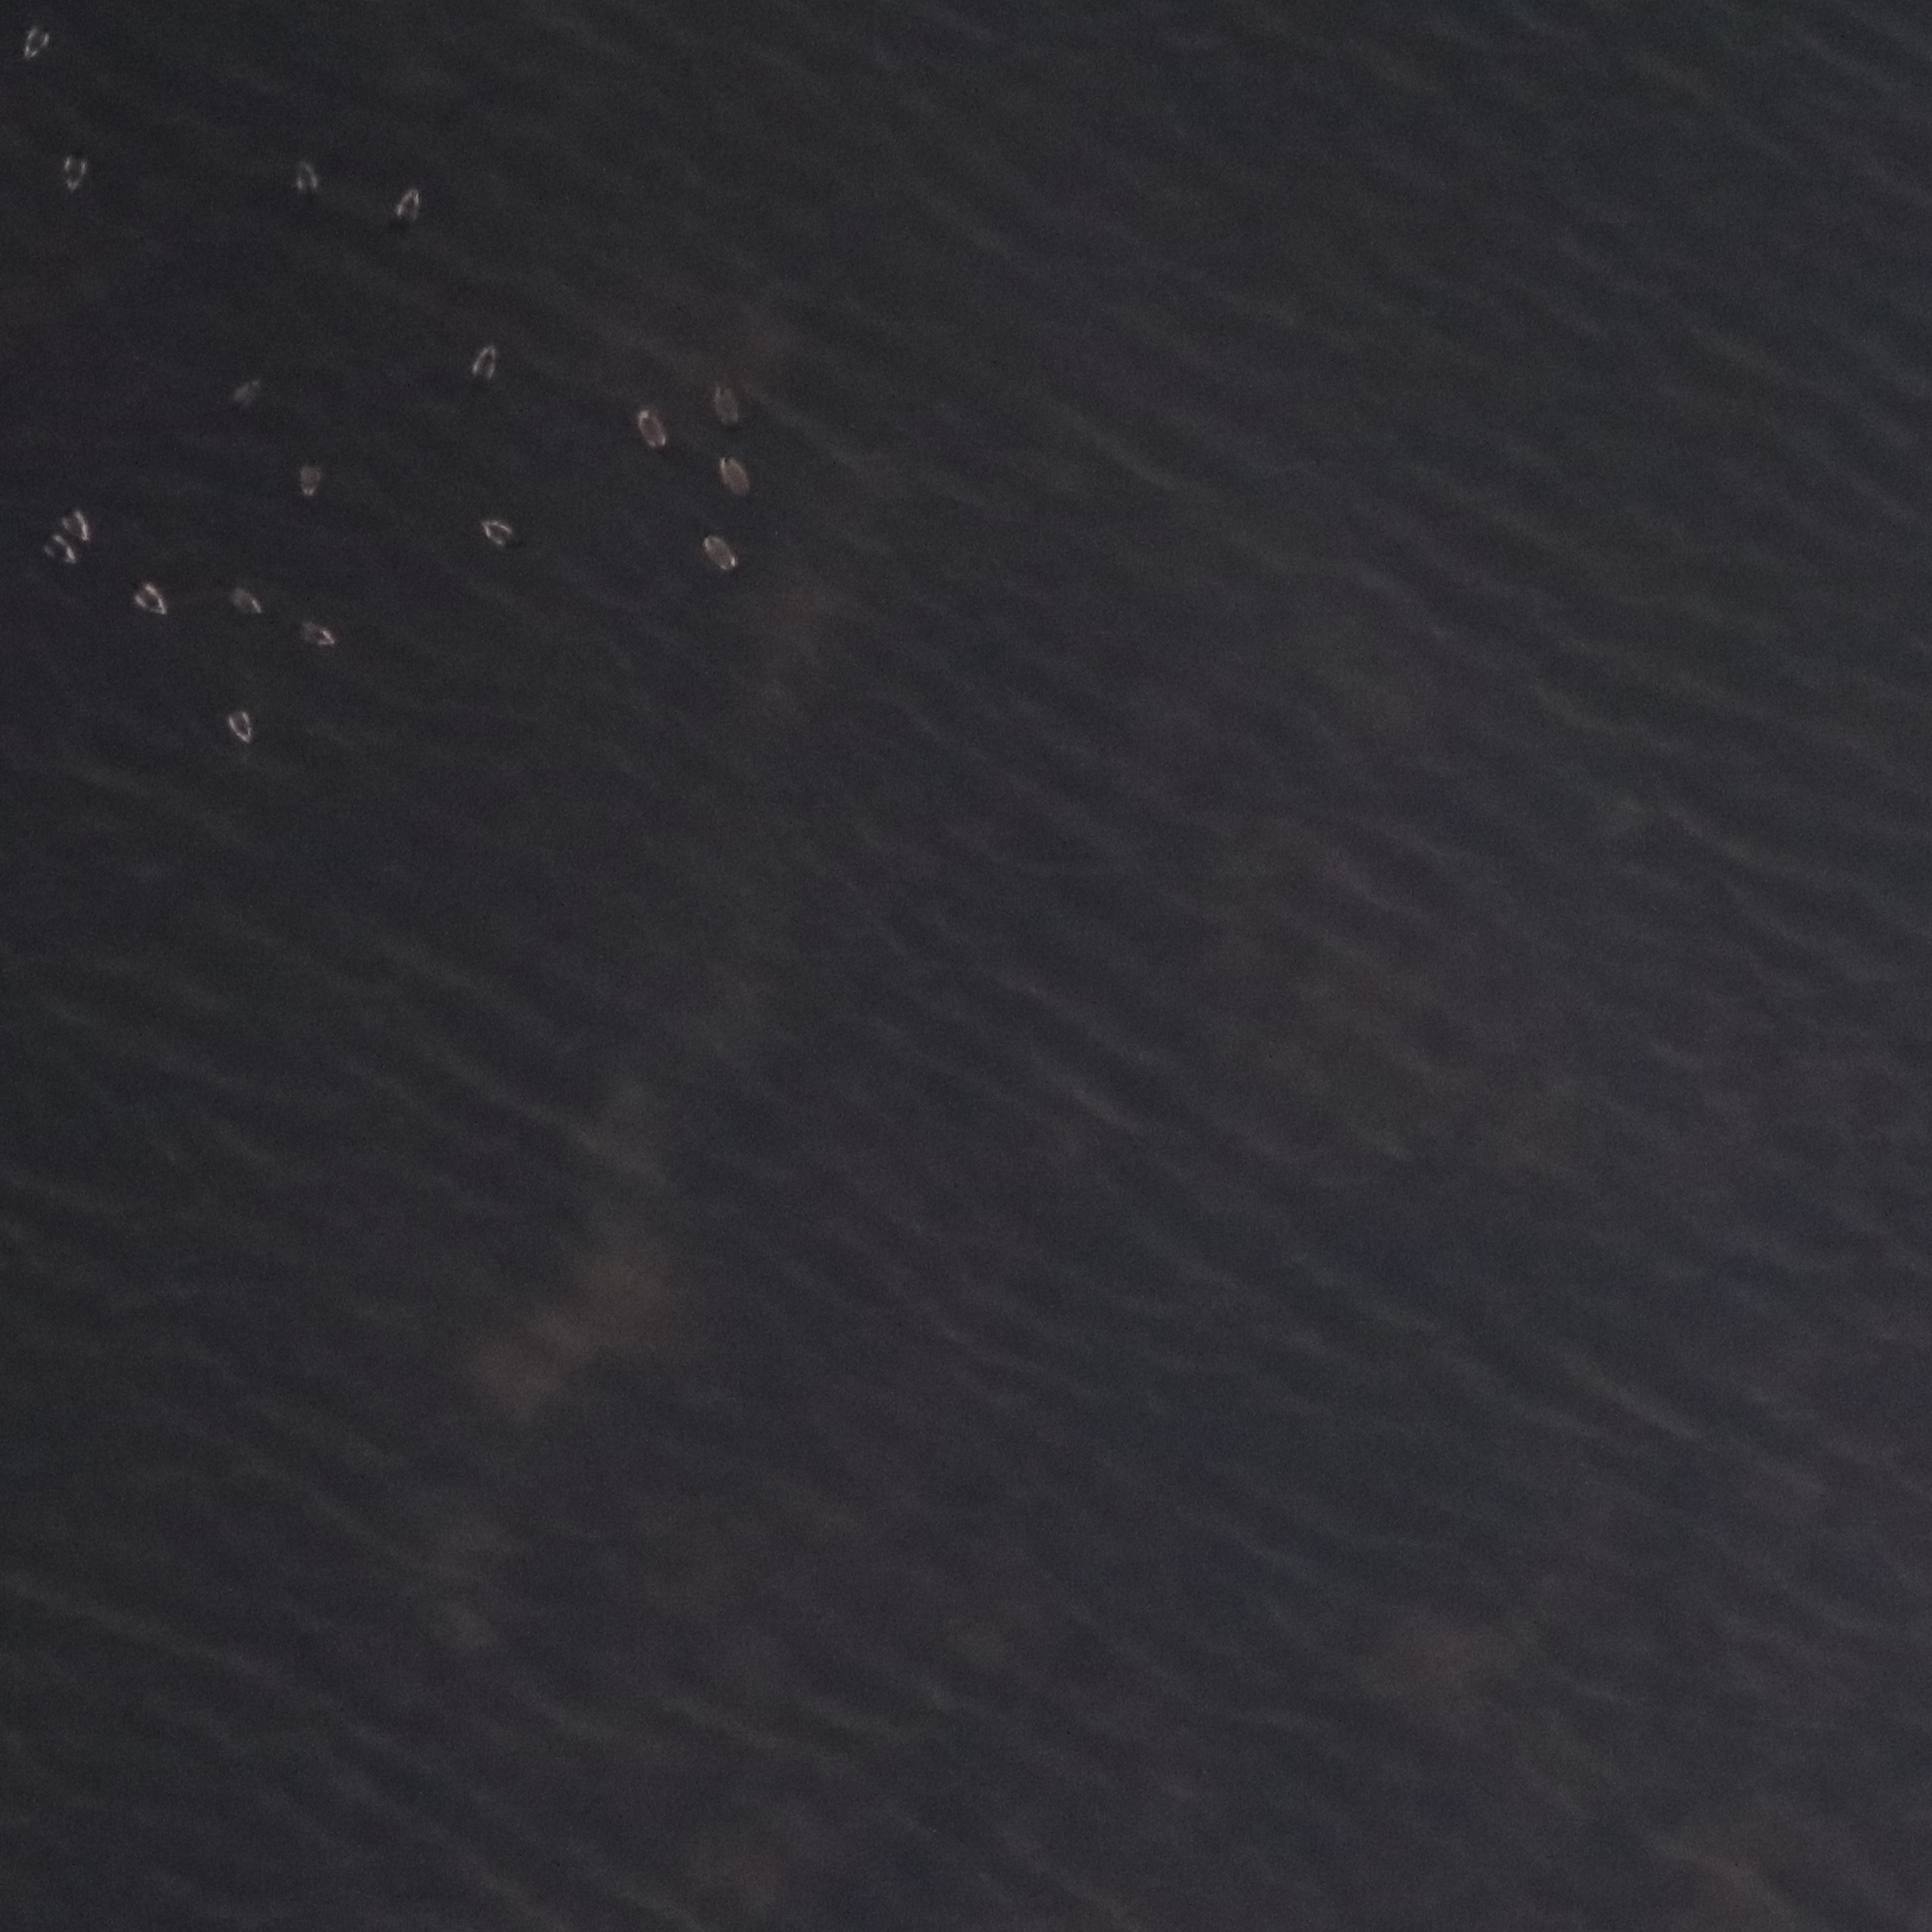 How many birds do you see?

18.